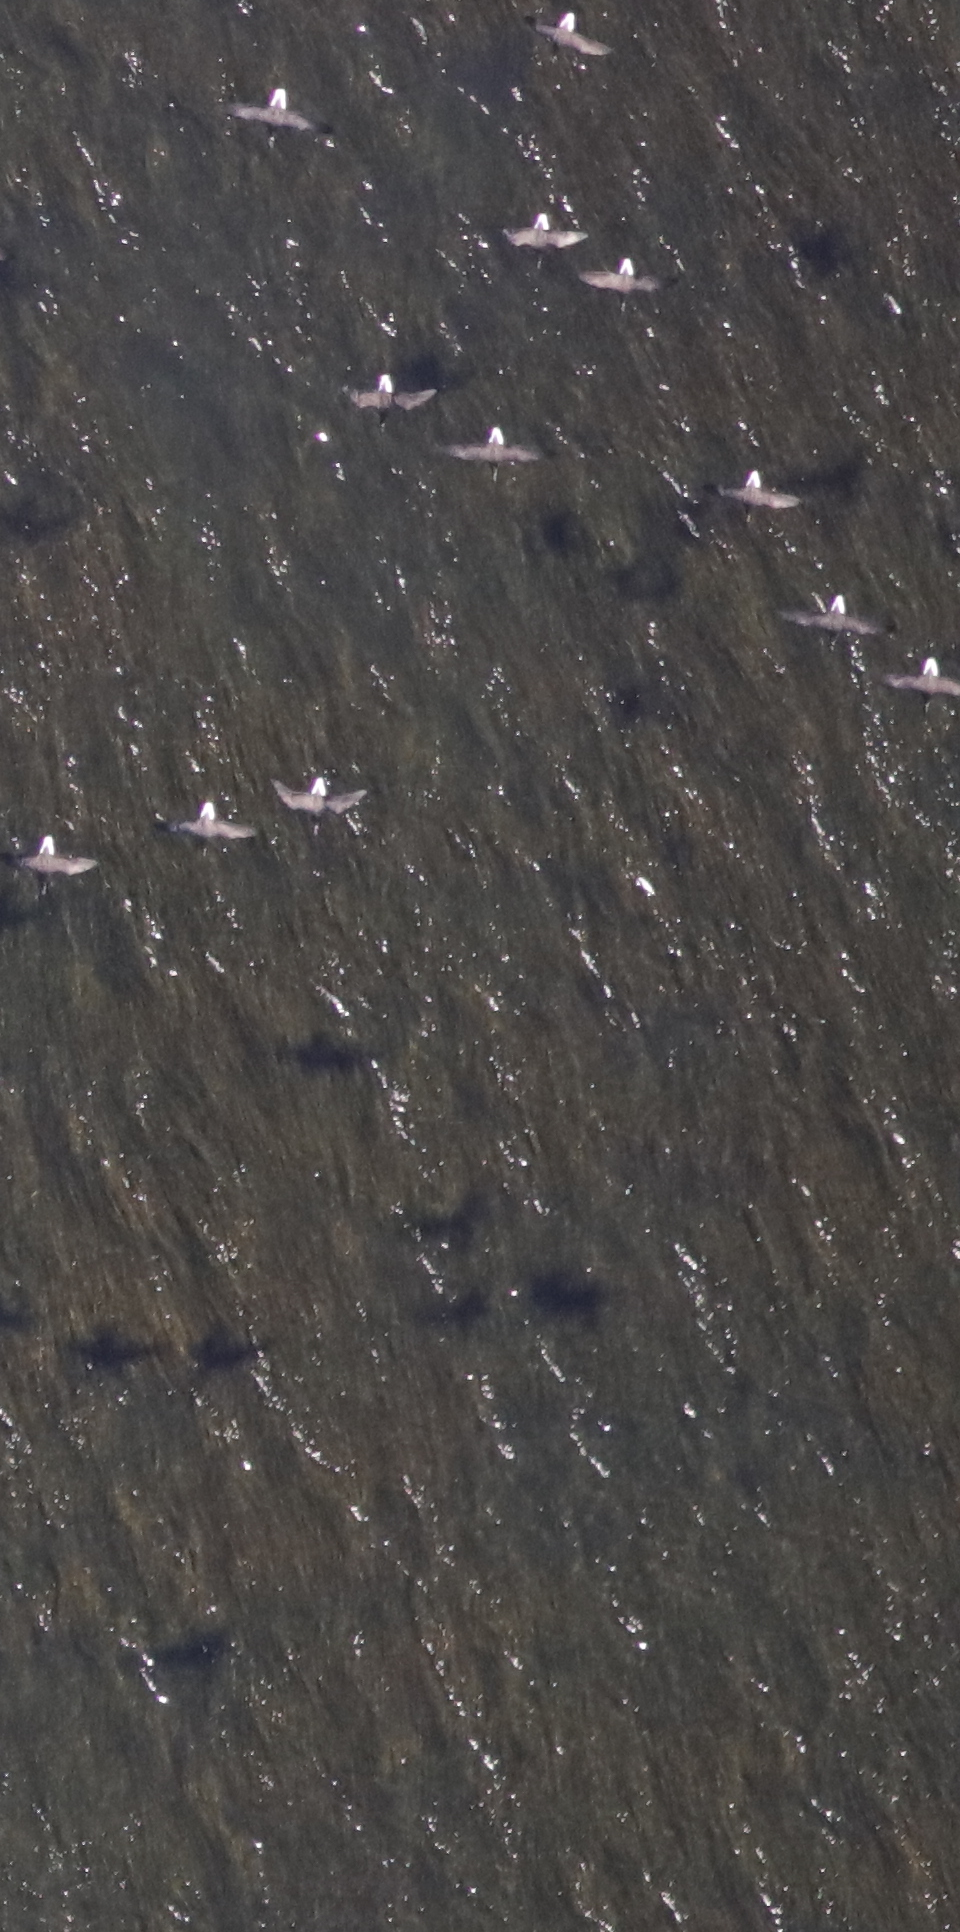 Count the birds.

12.